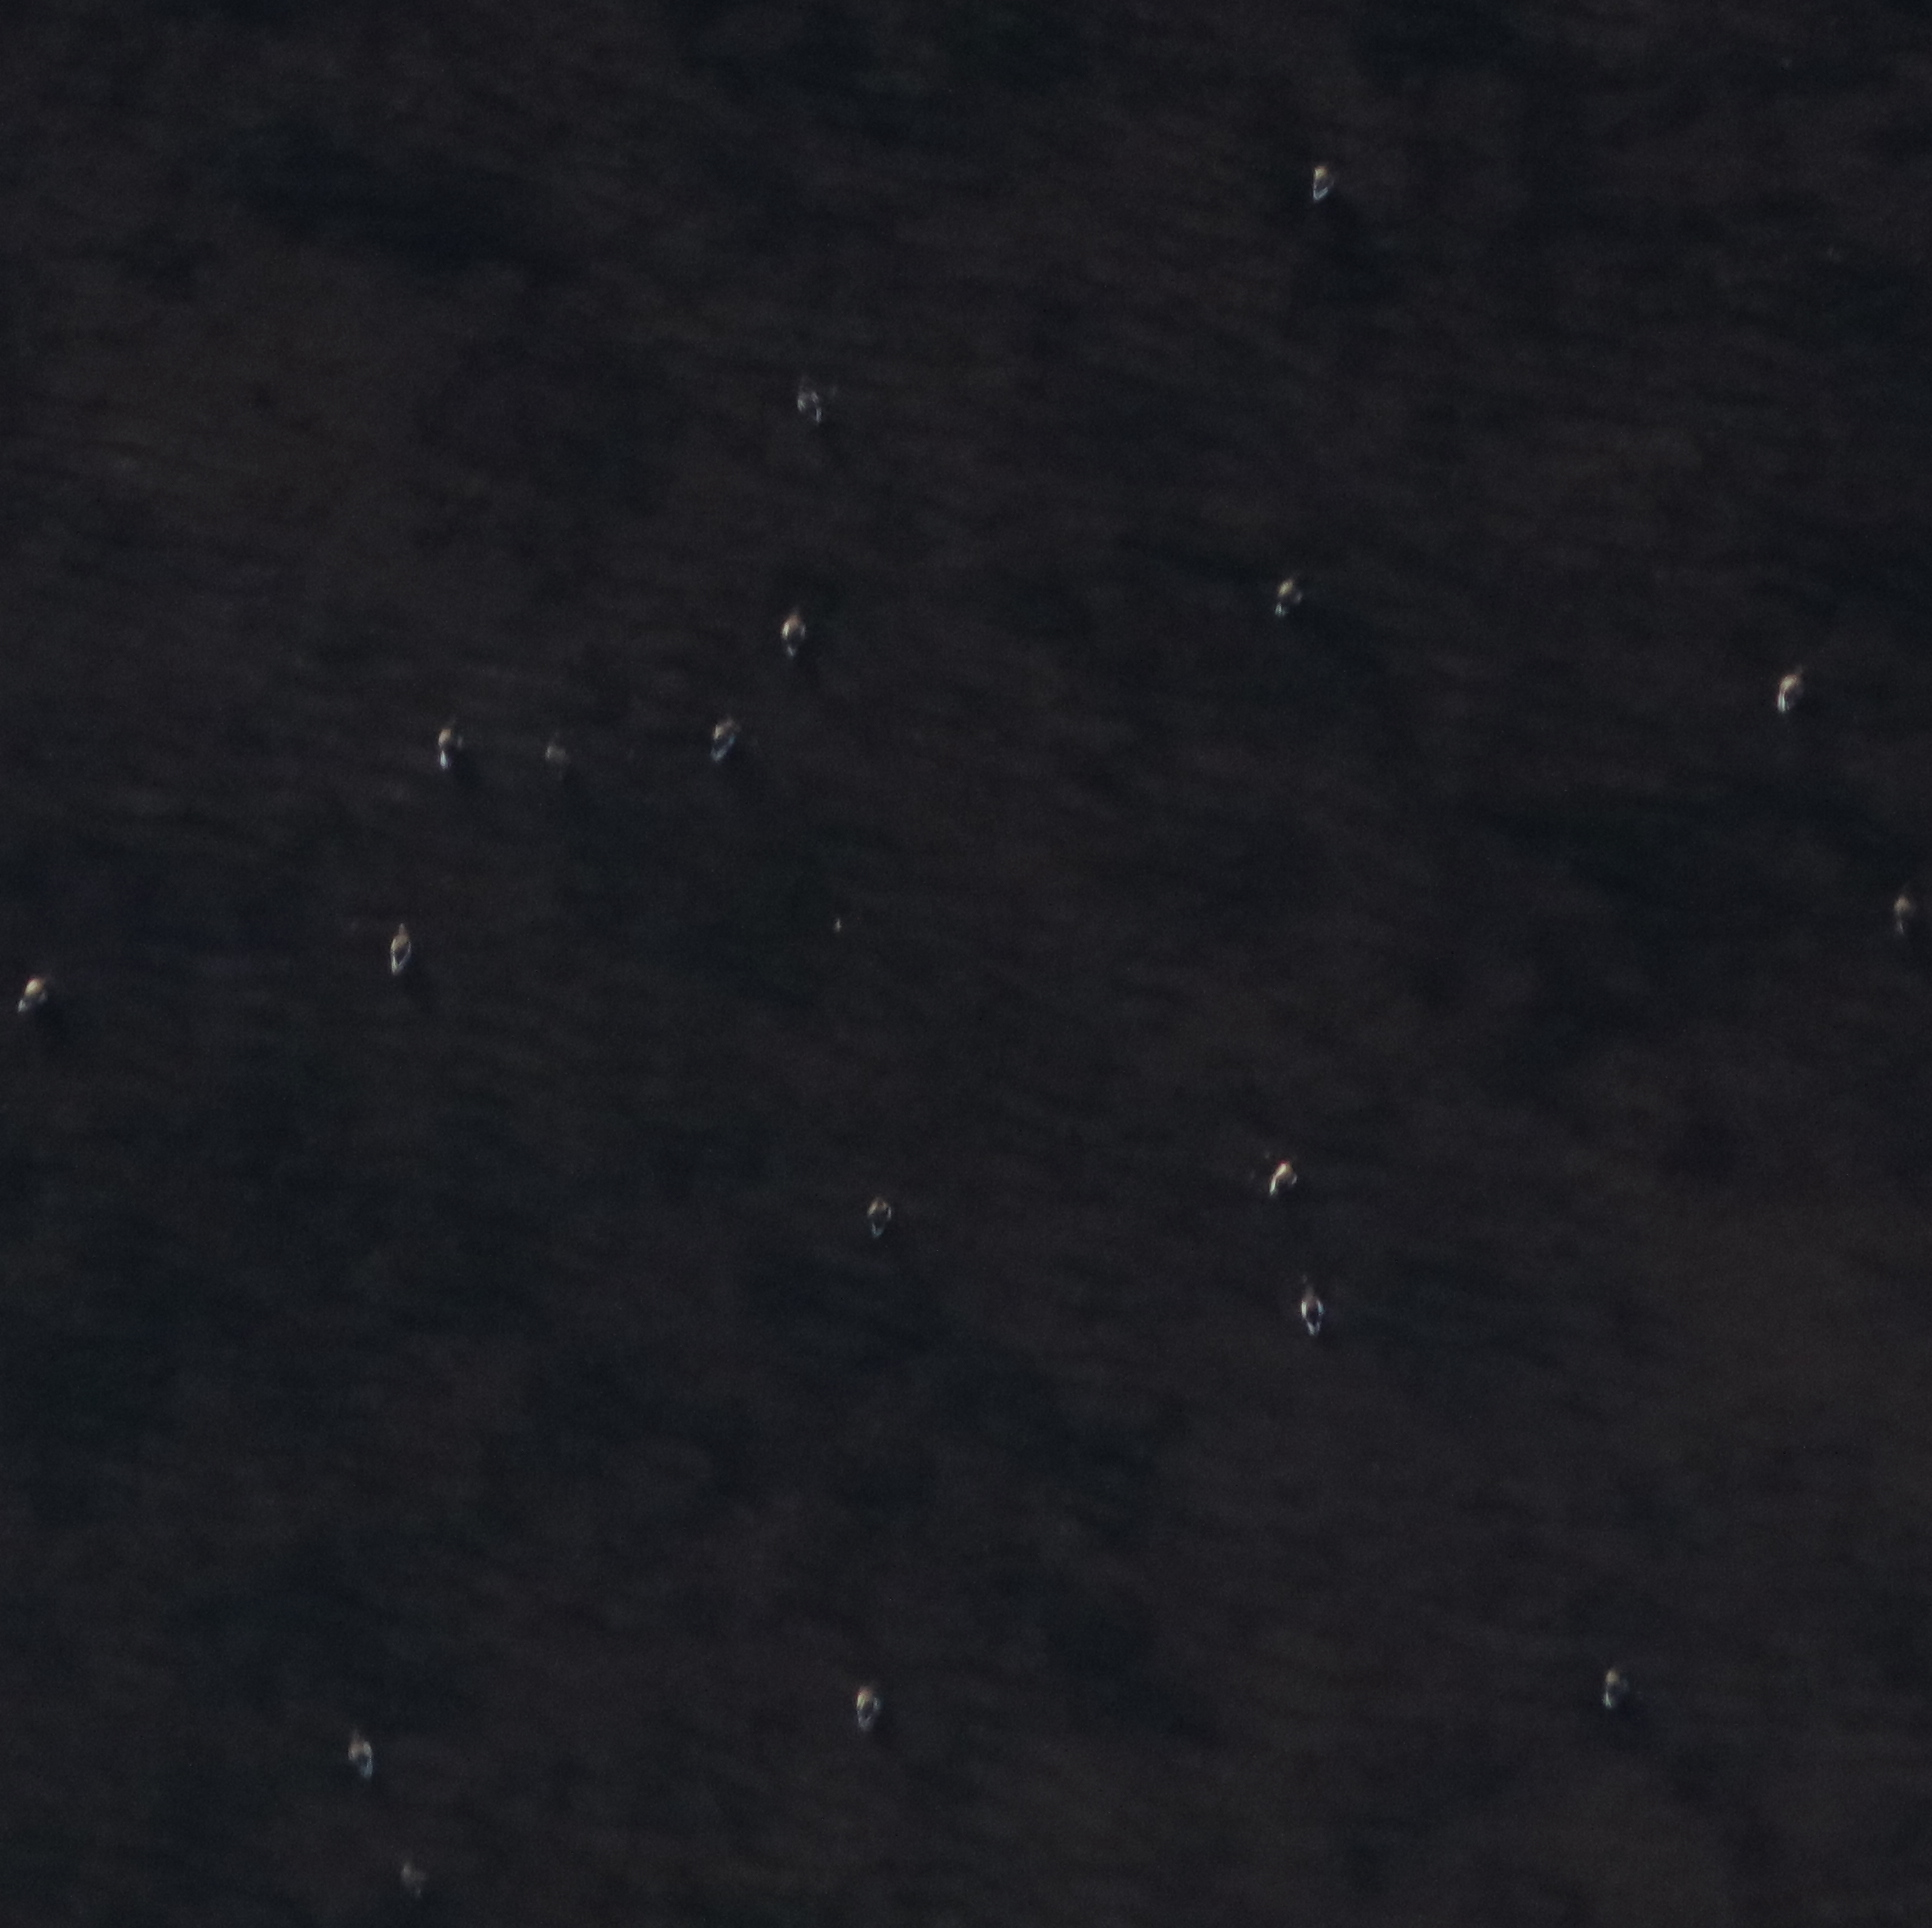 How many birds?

18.